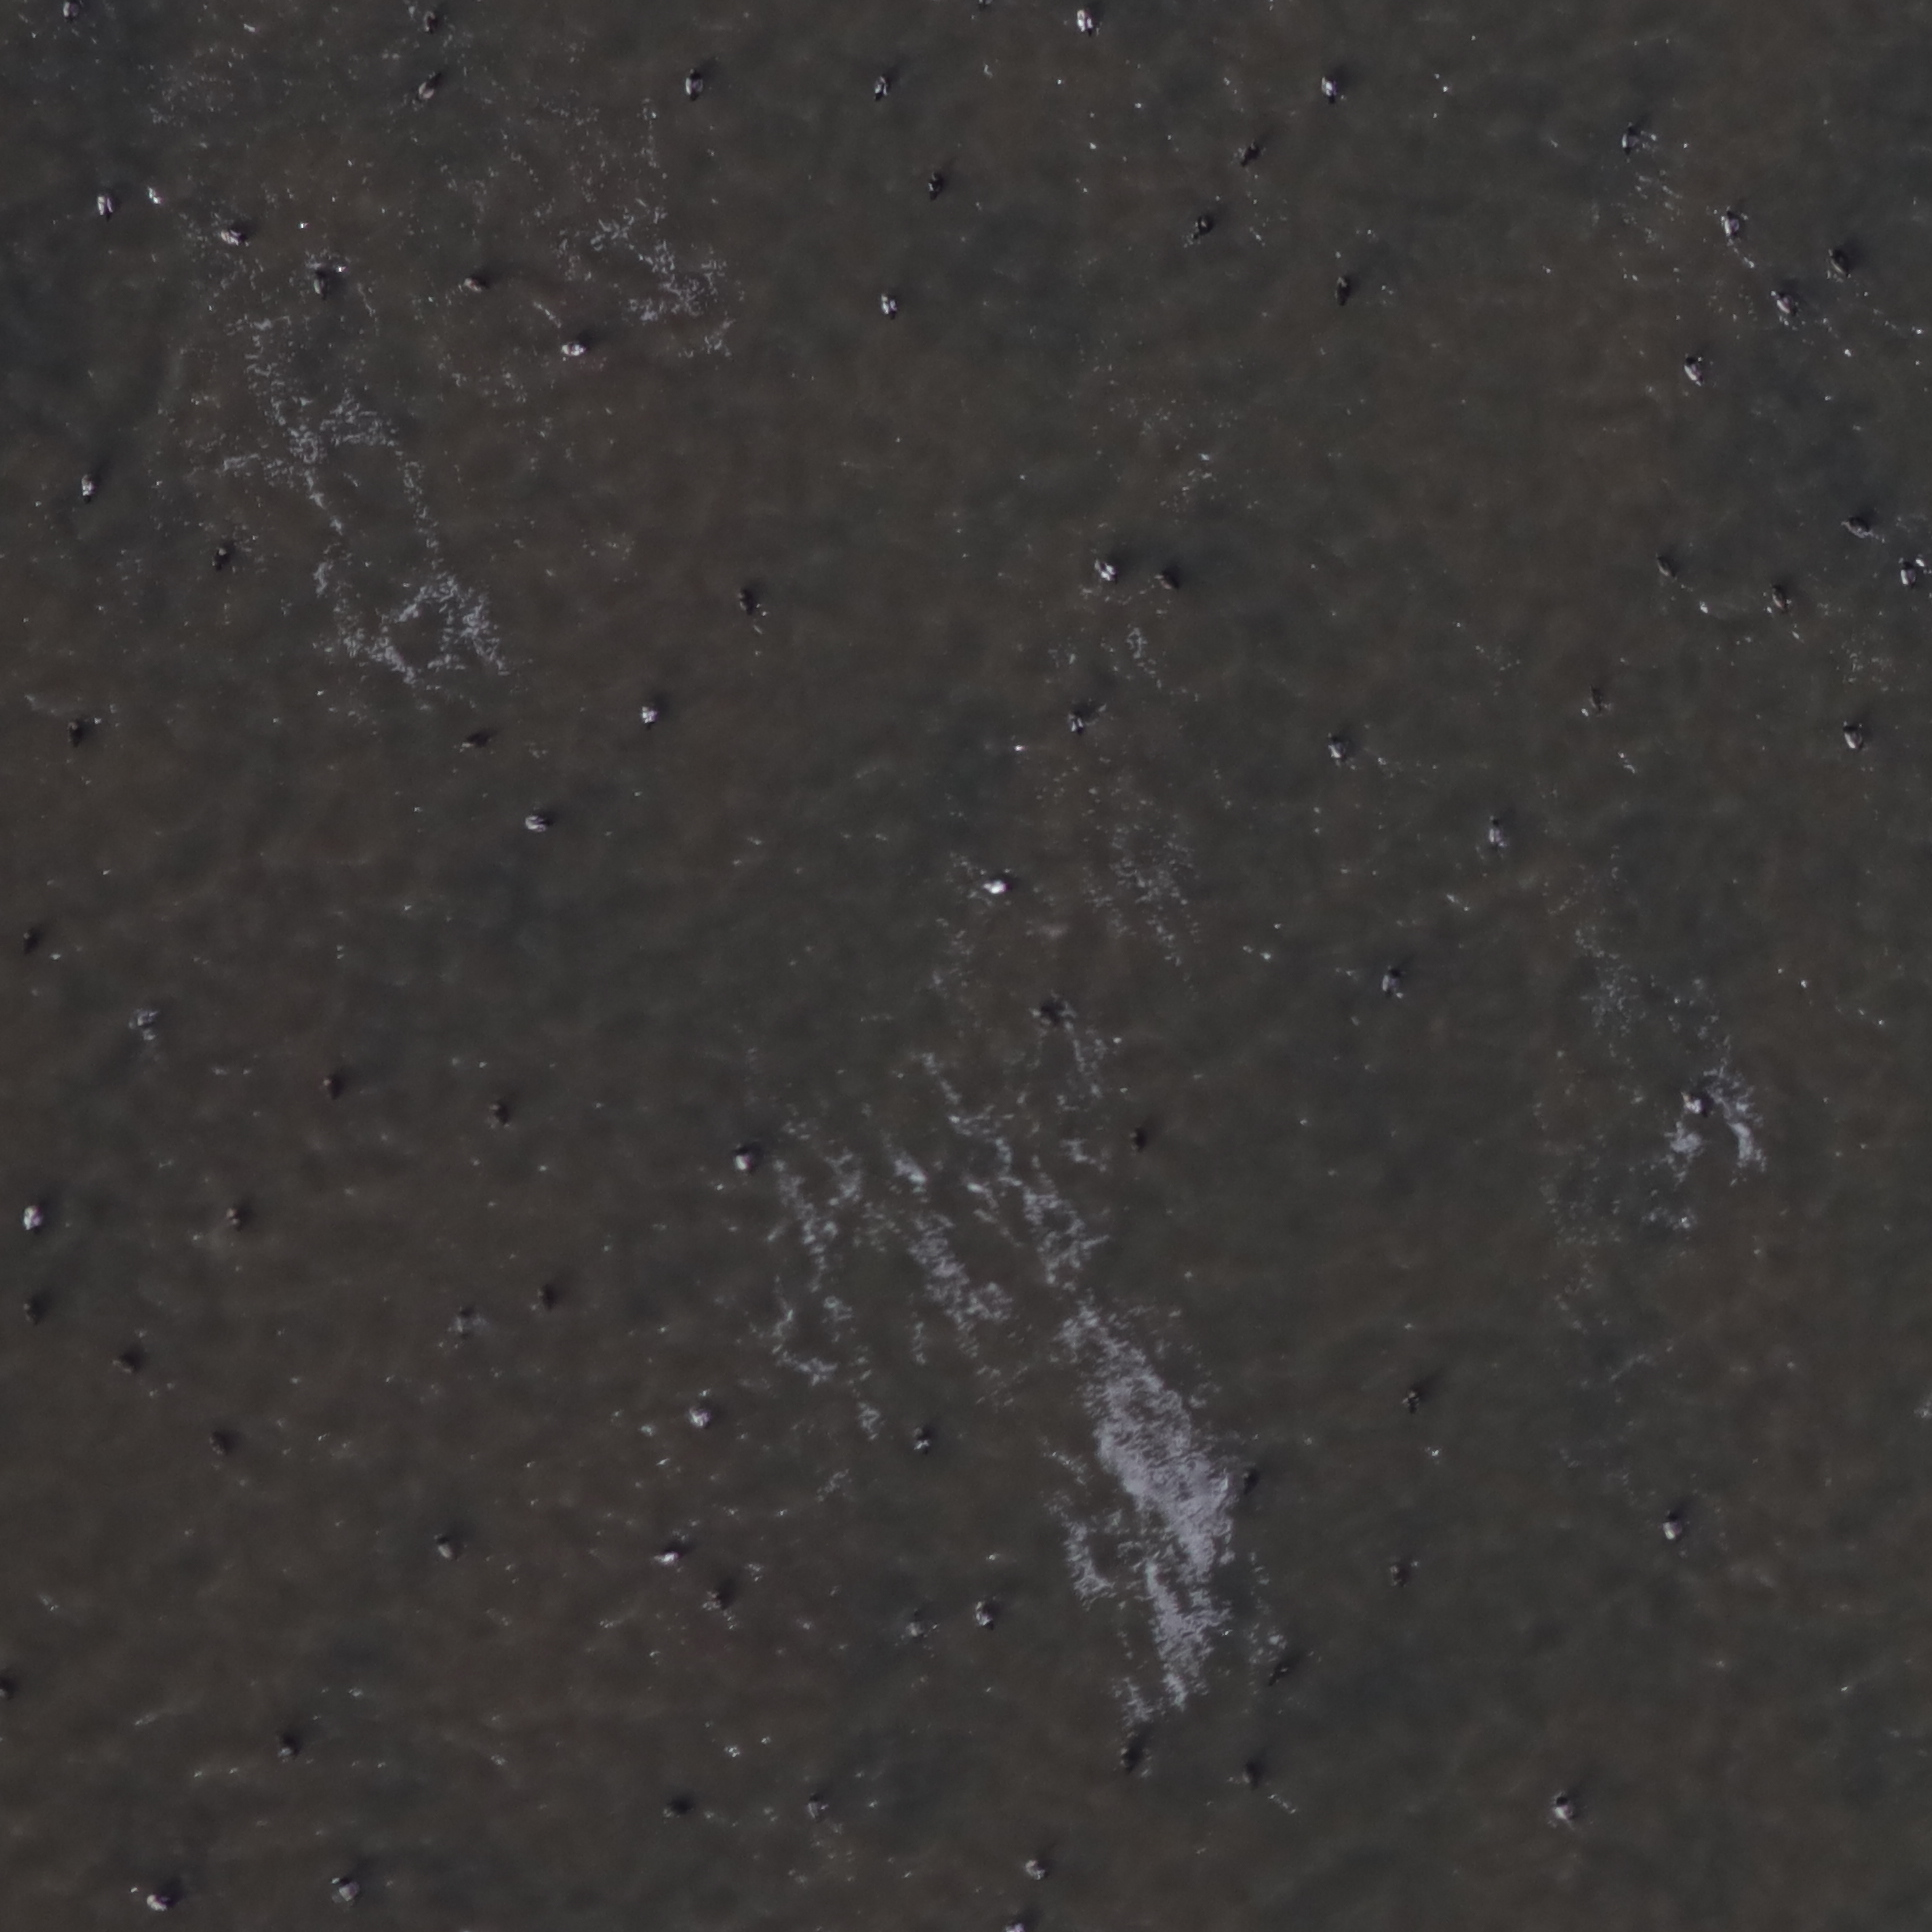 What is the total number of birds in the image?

78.